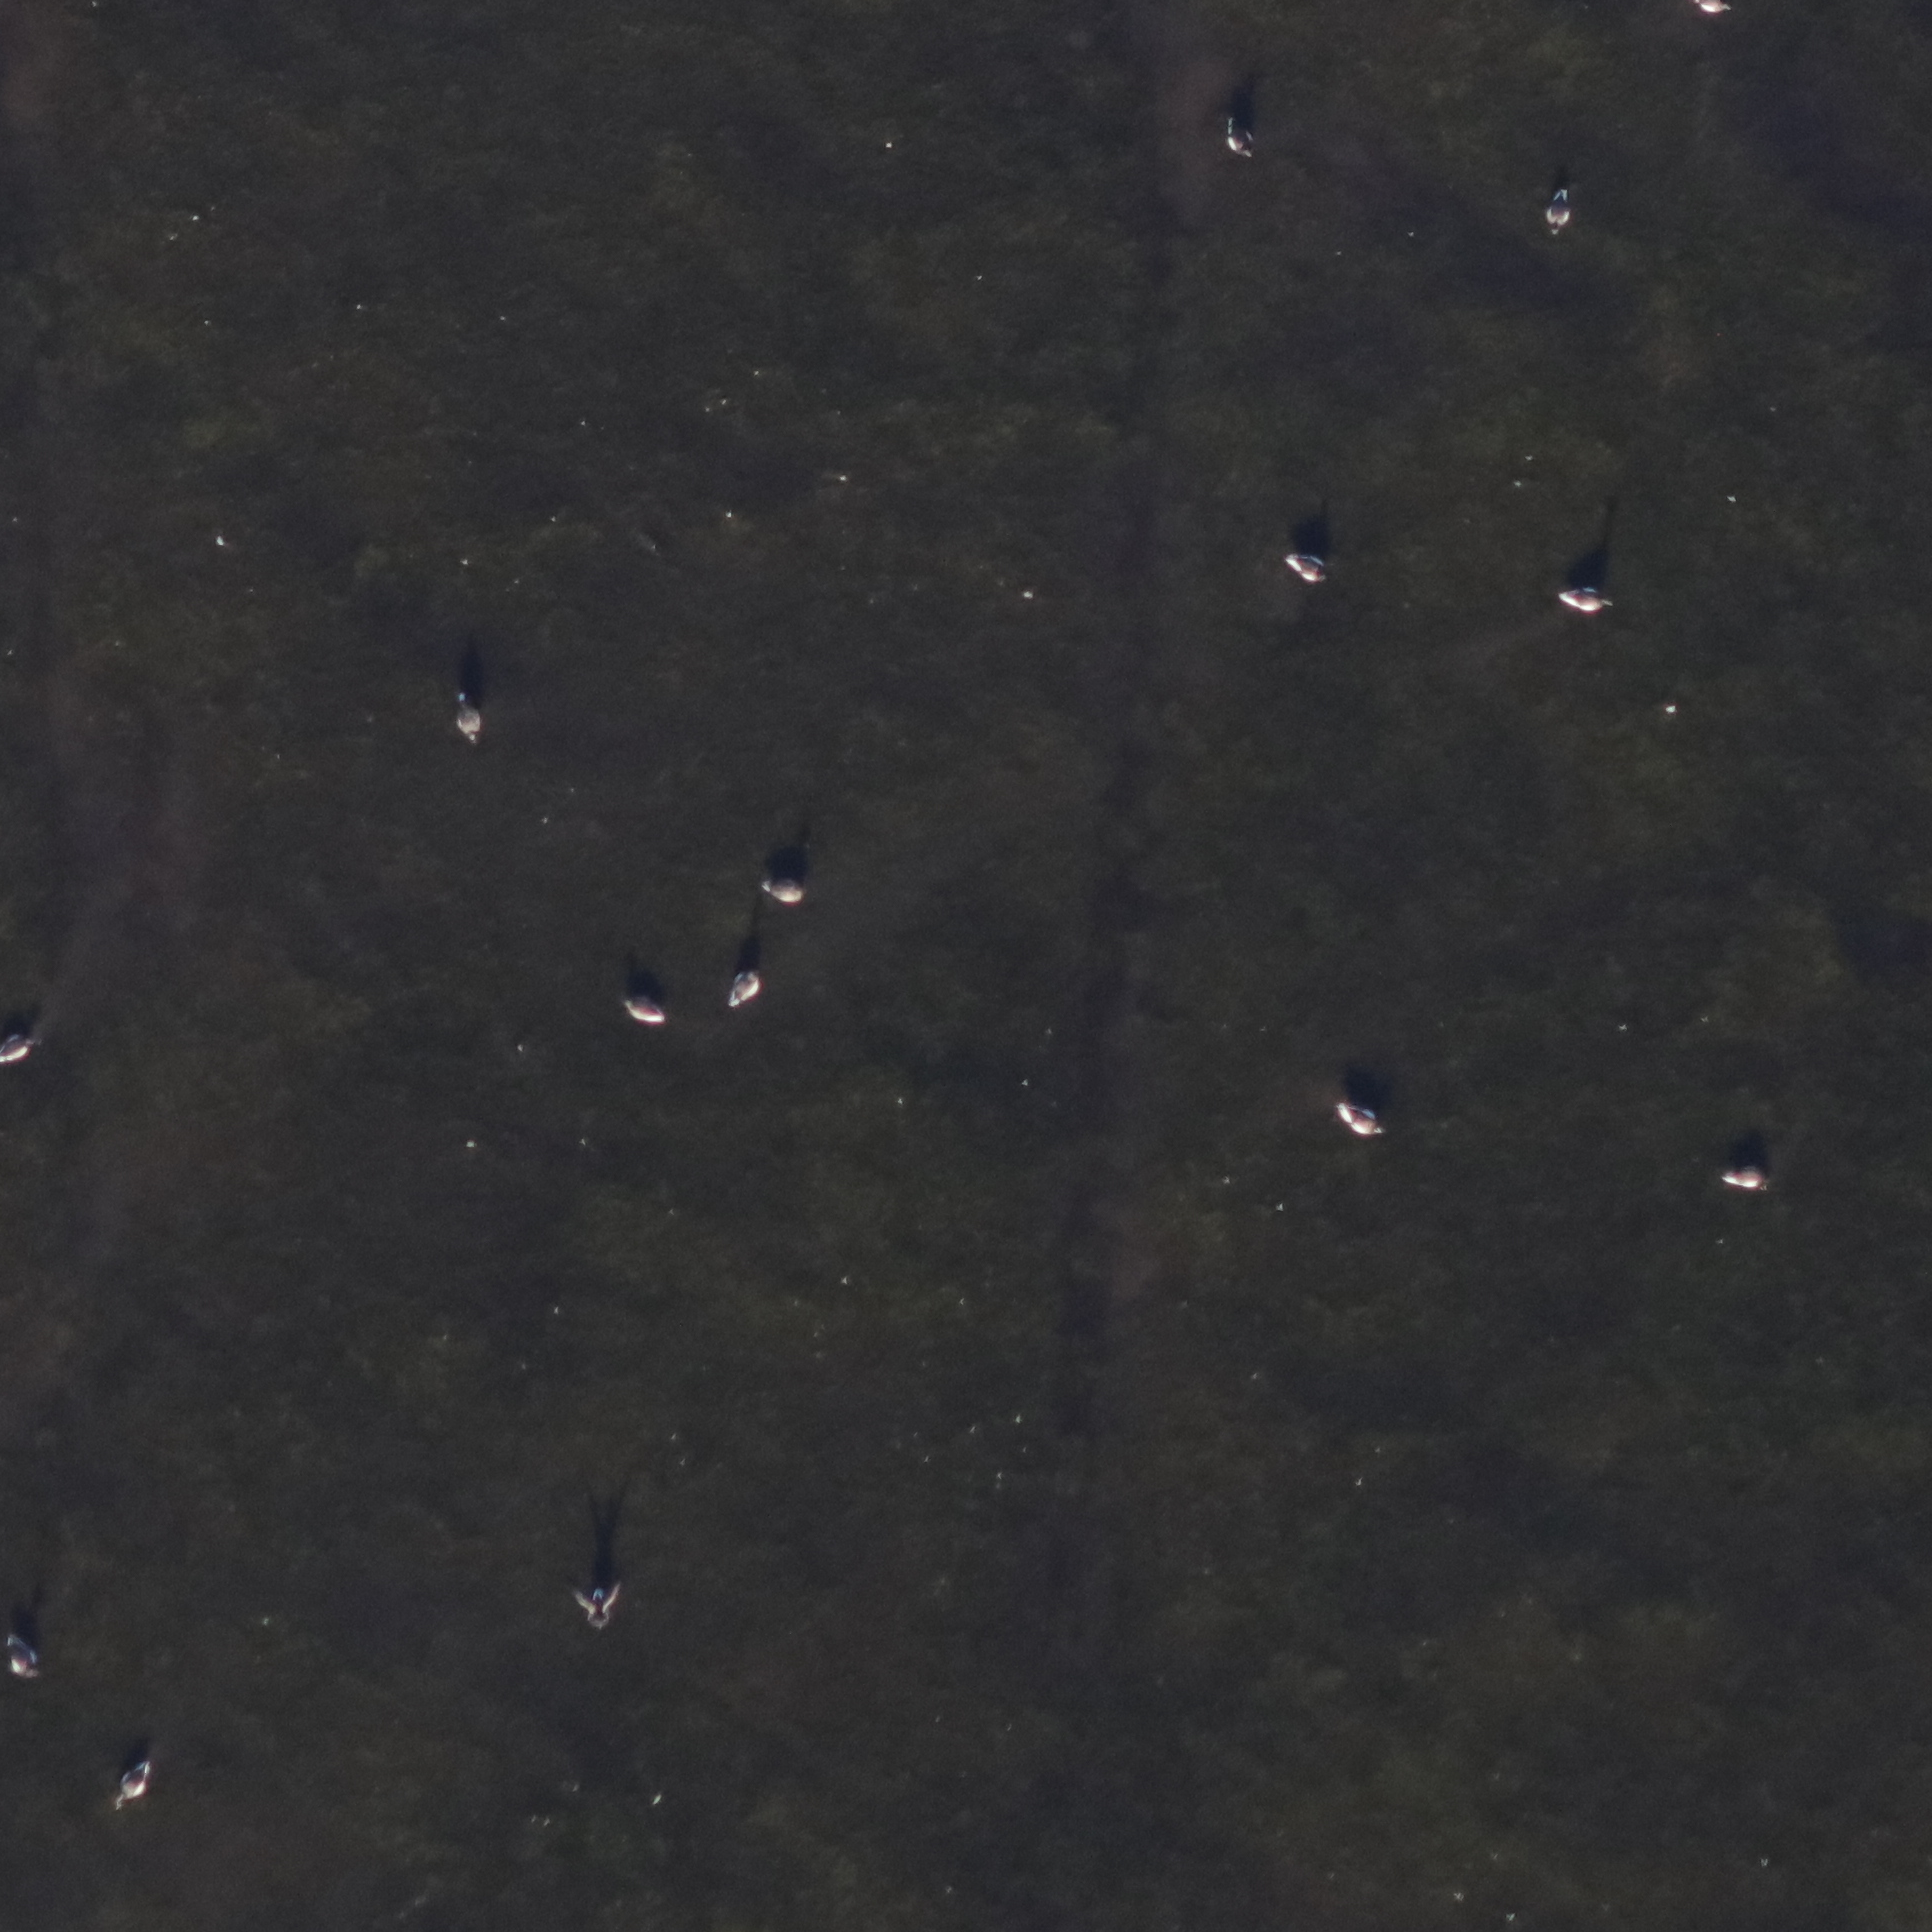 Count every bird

14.